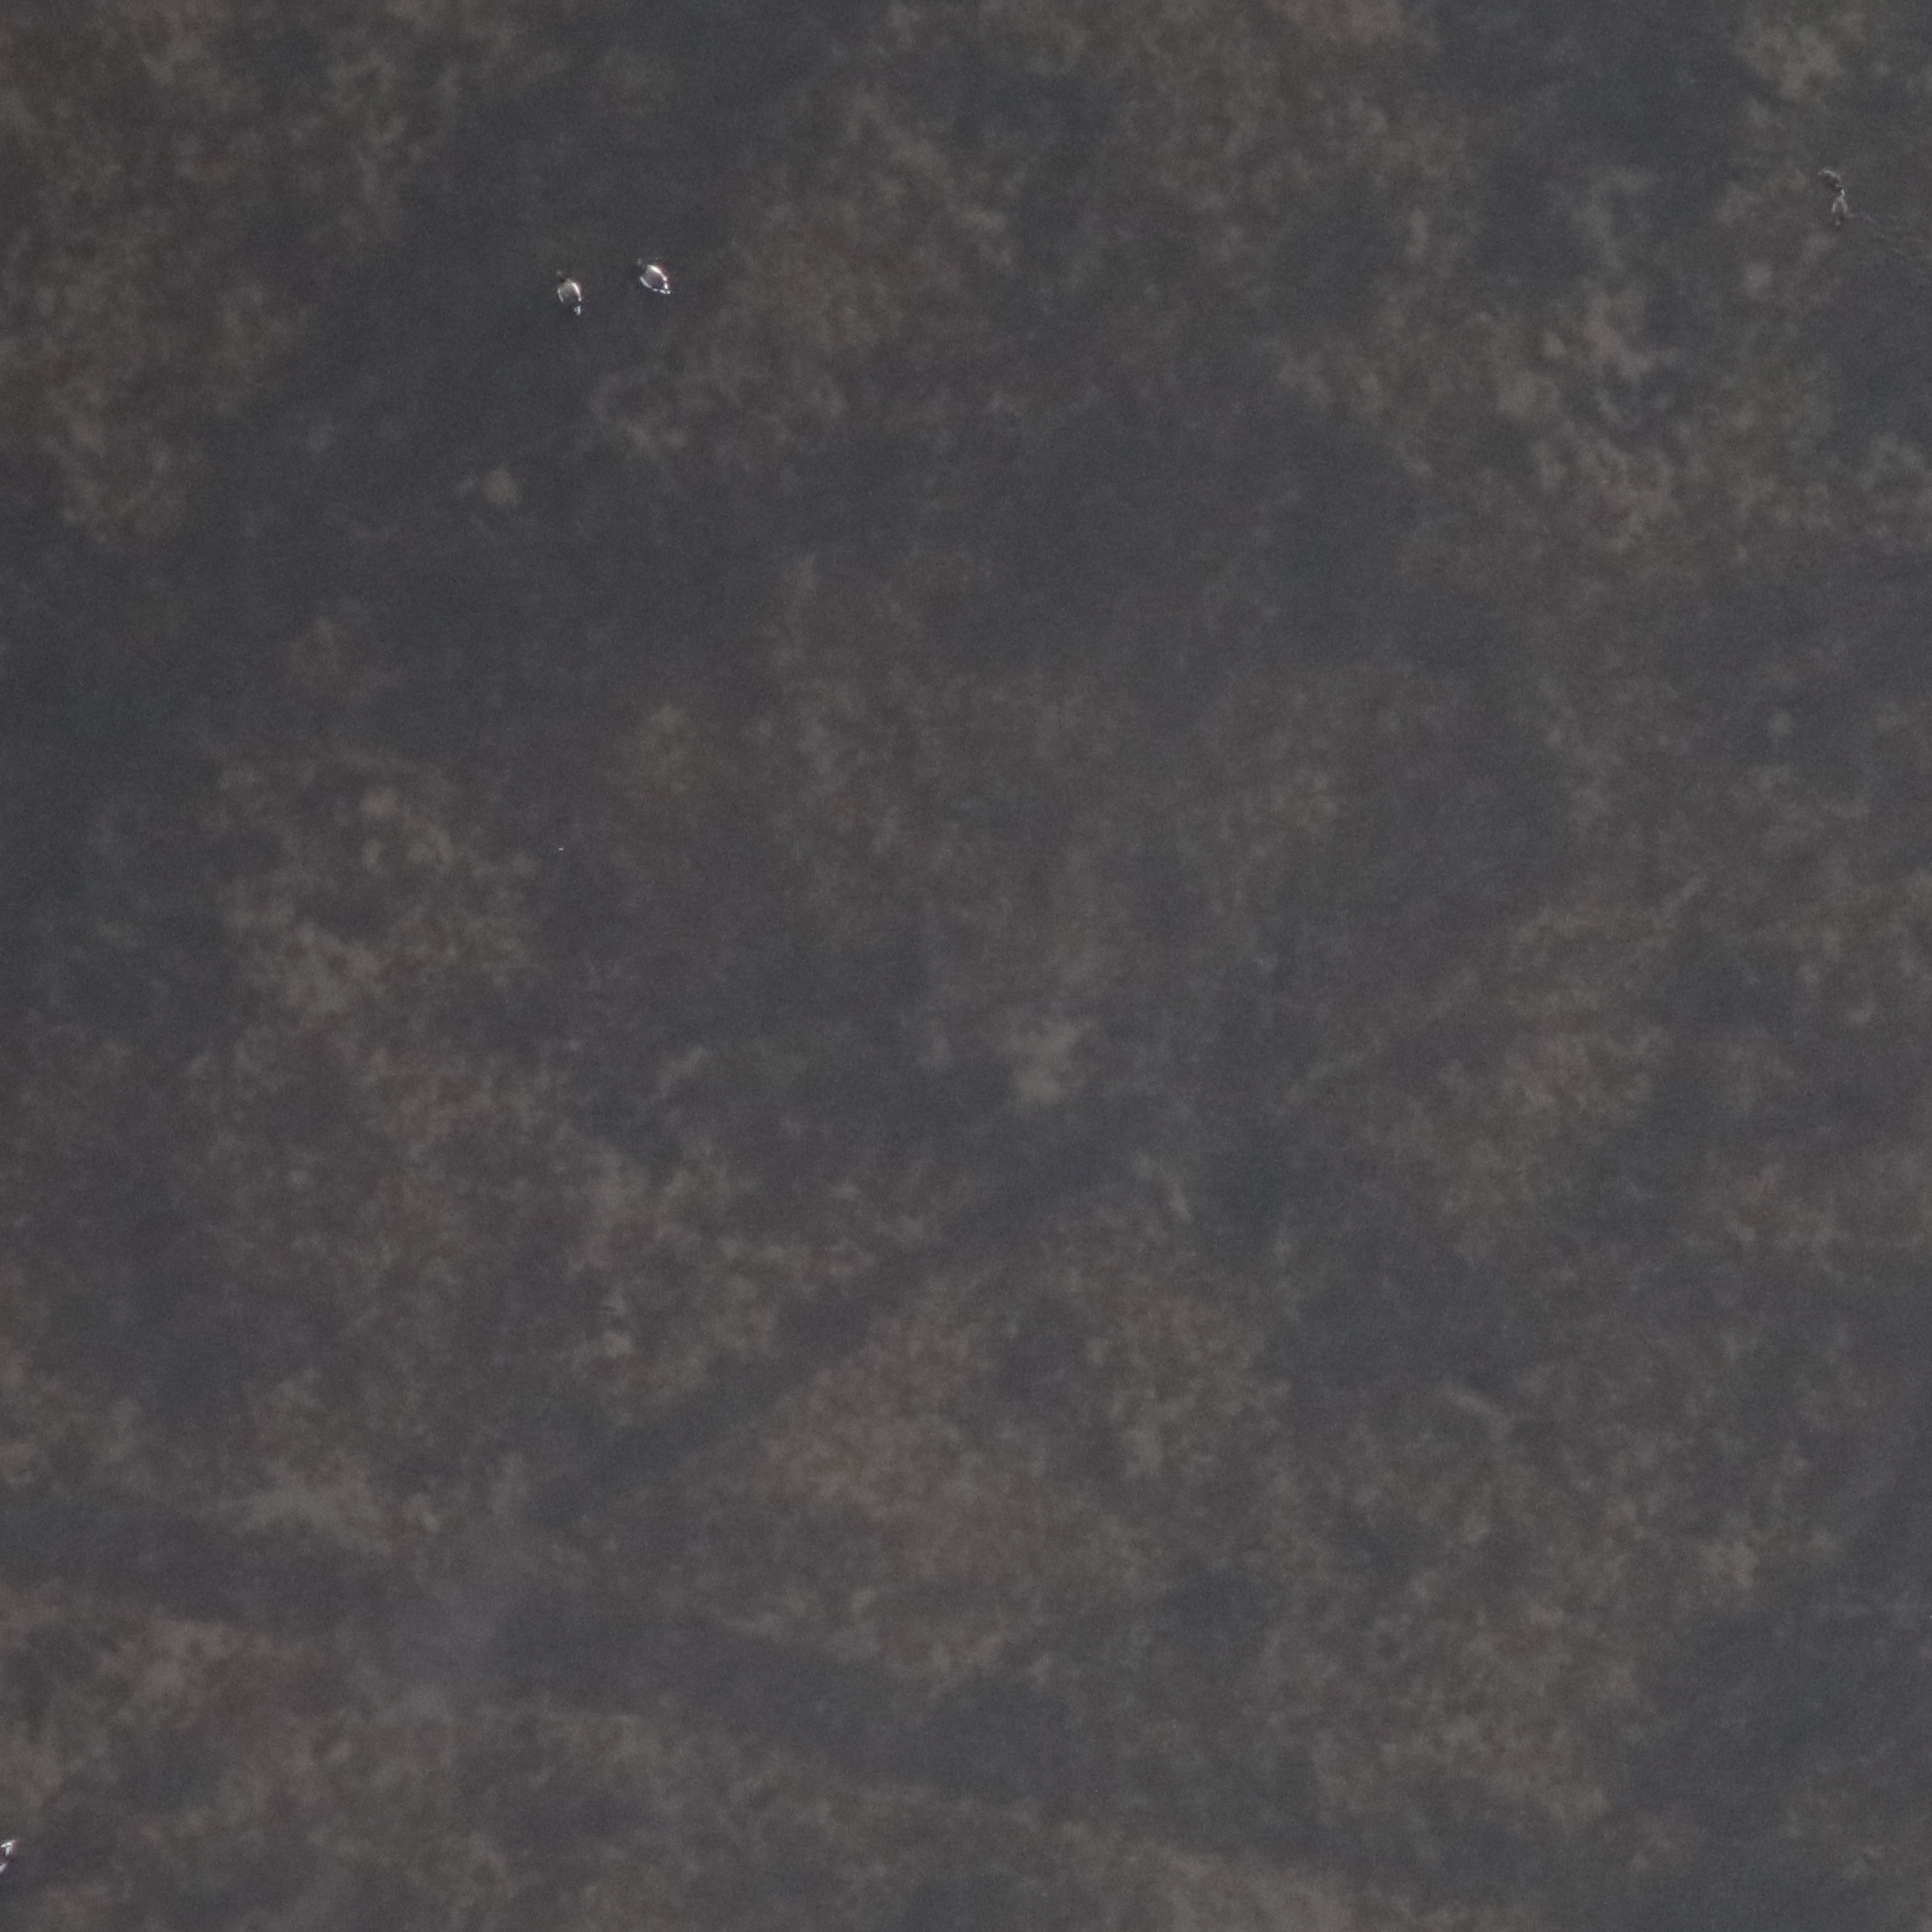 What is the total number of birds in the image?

4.